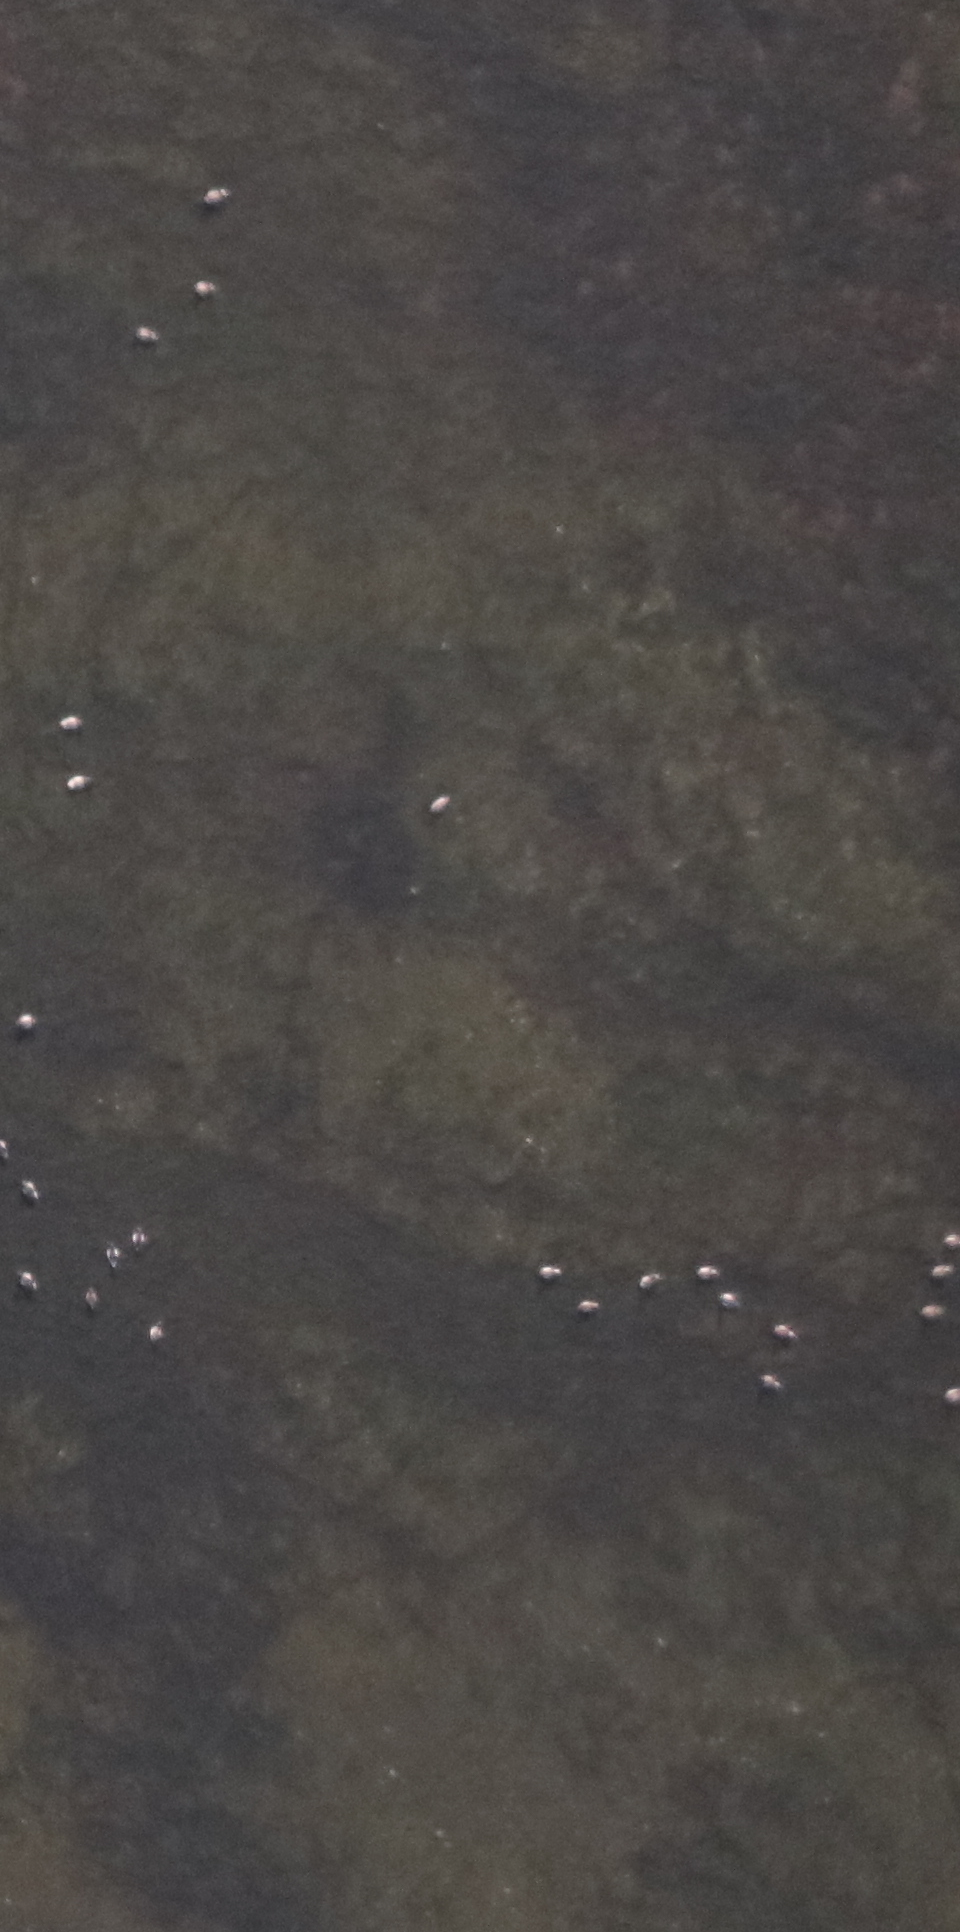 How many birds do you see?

25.